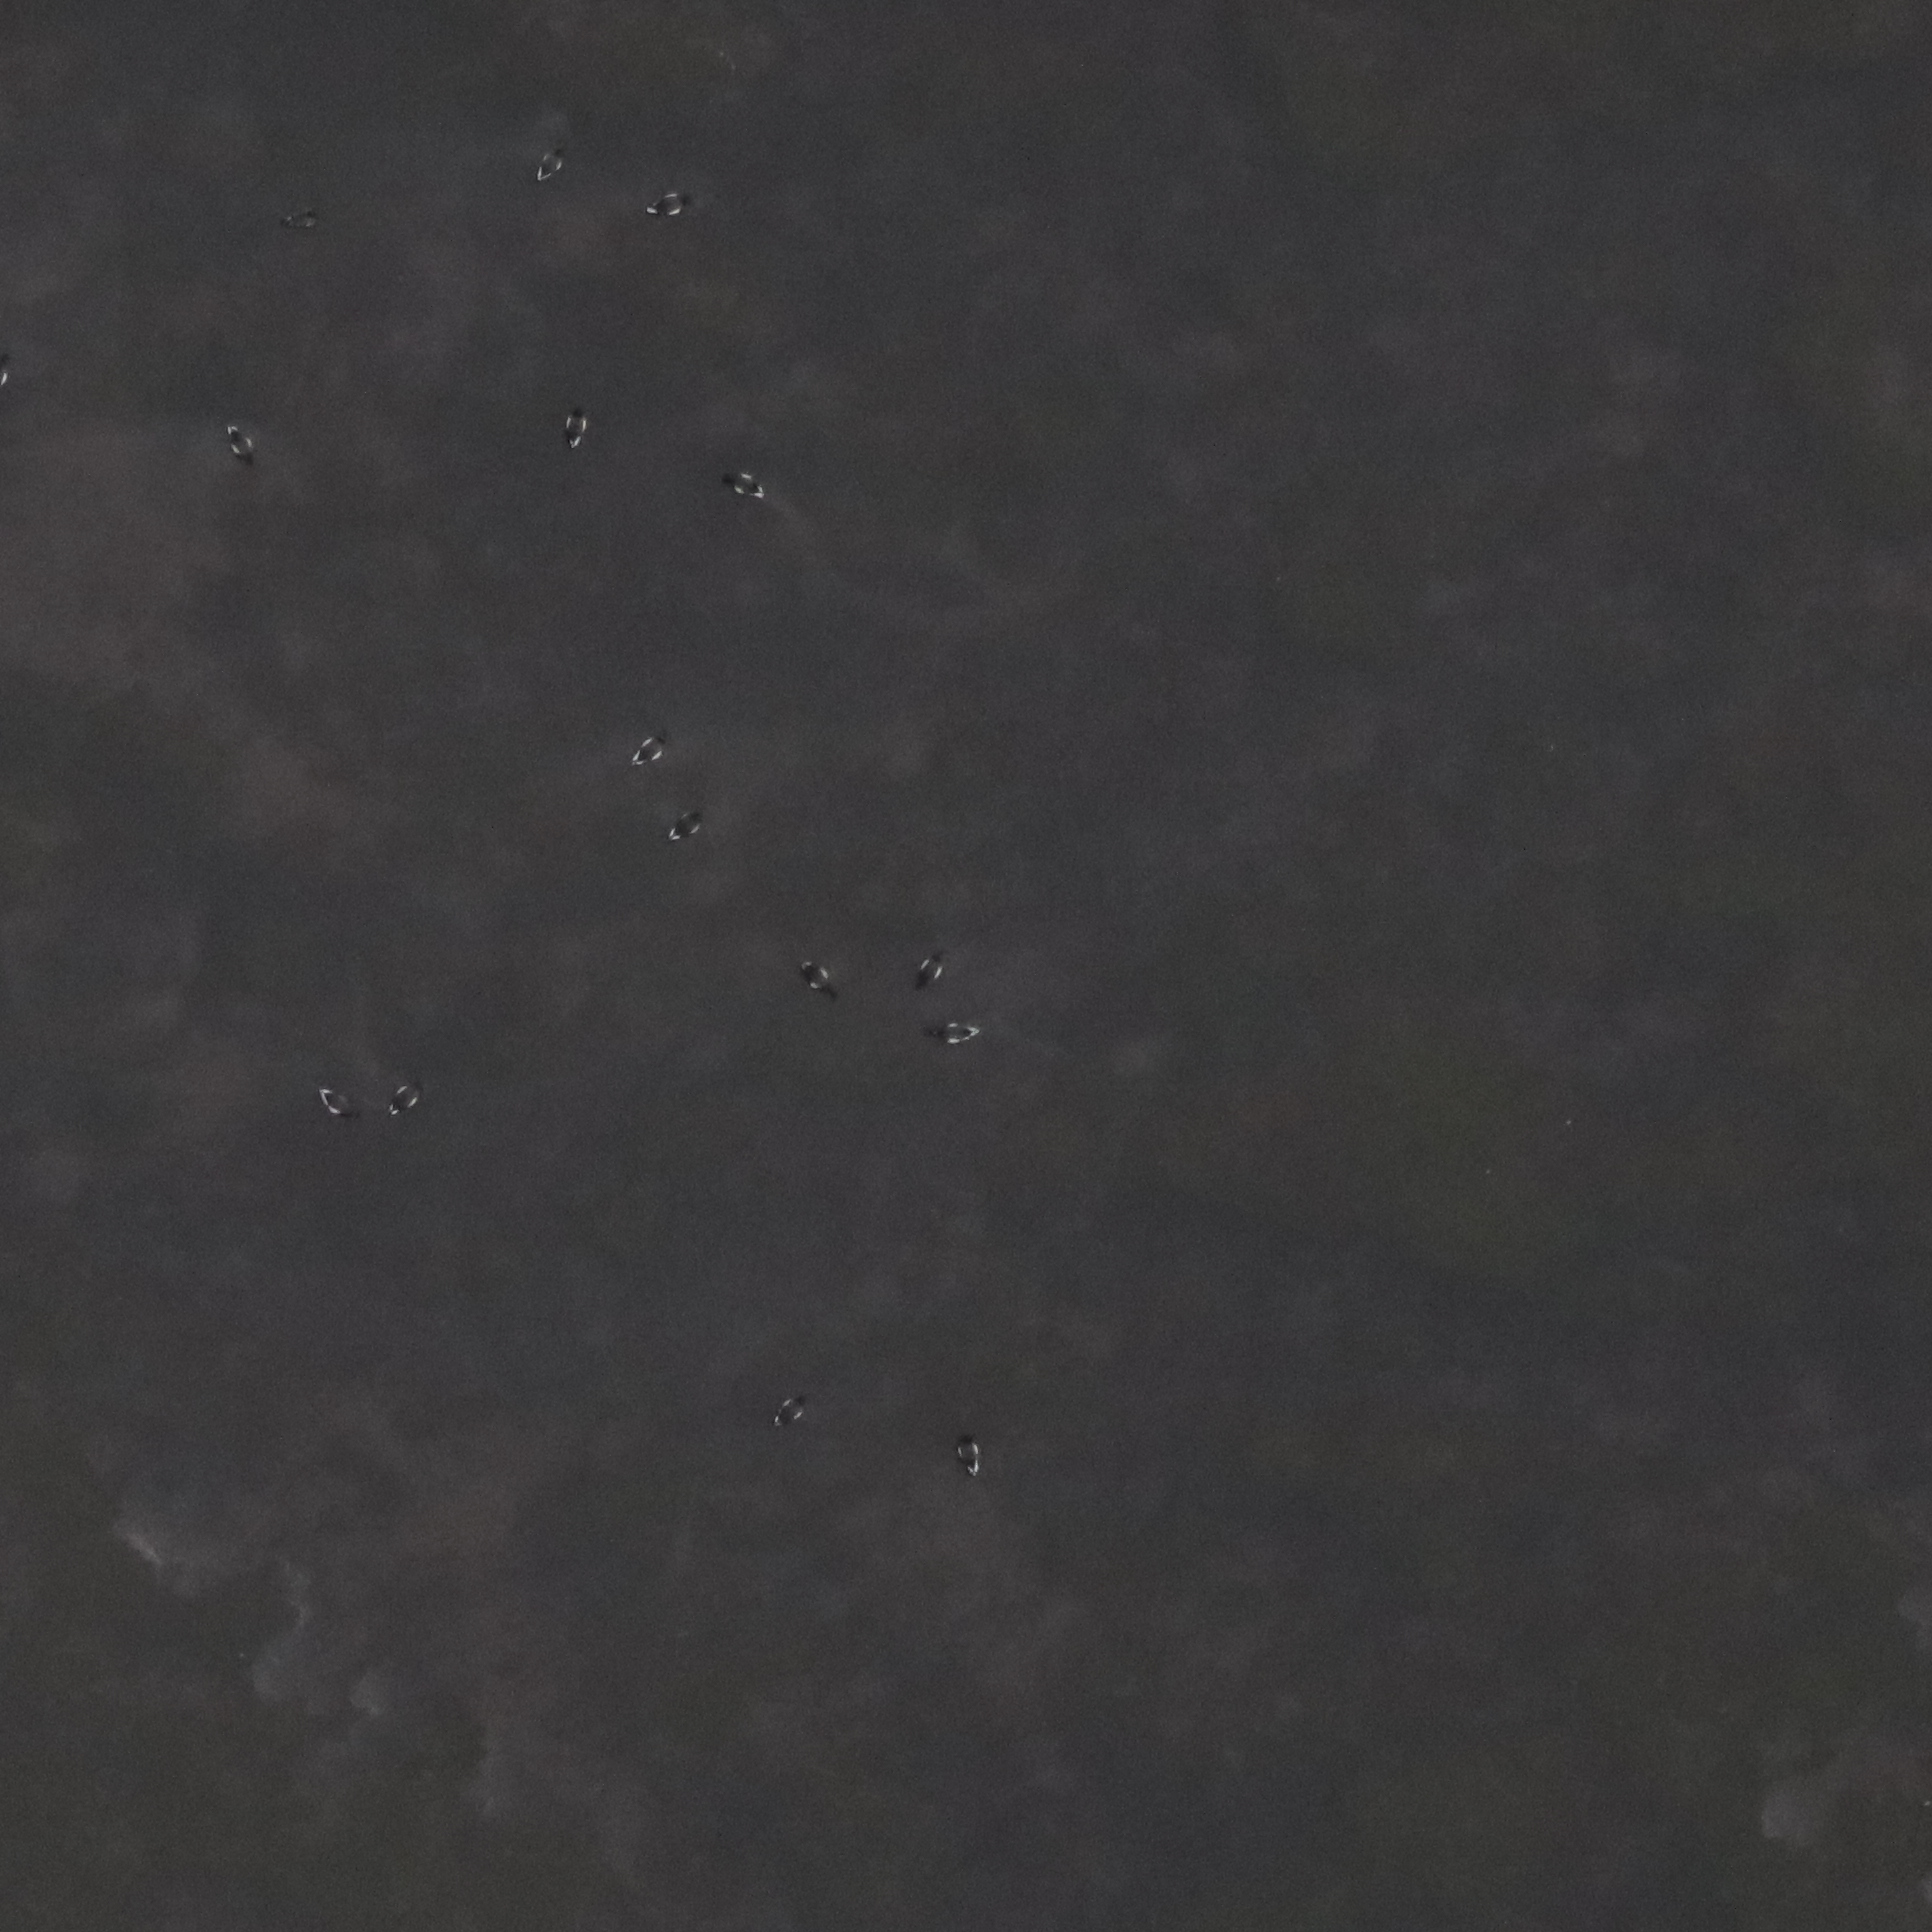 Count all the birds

15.